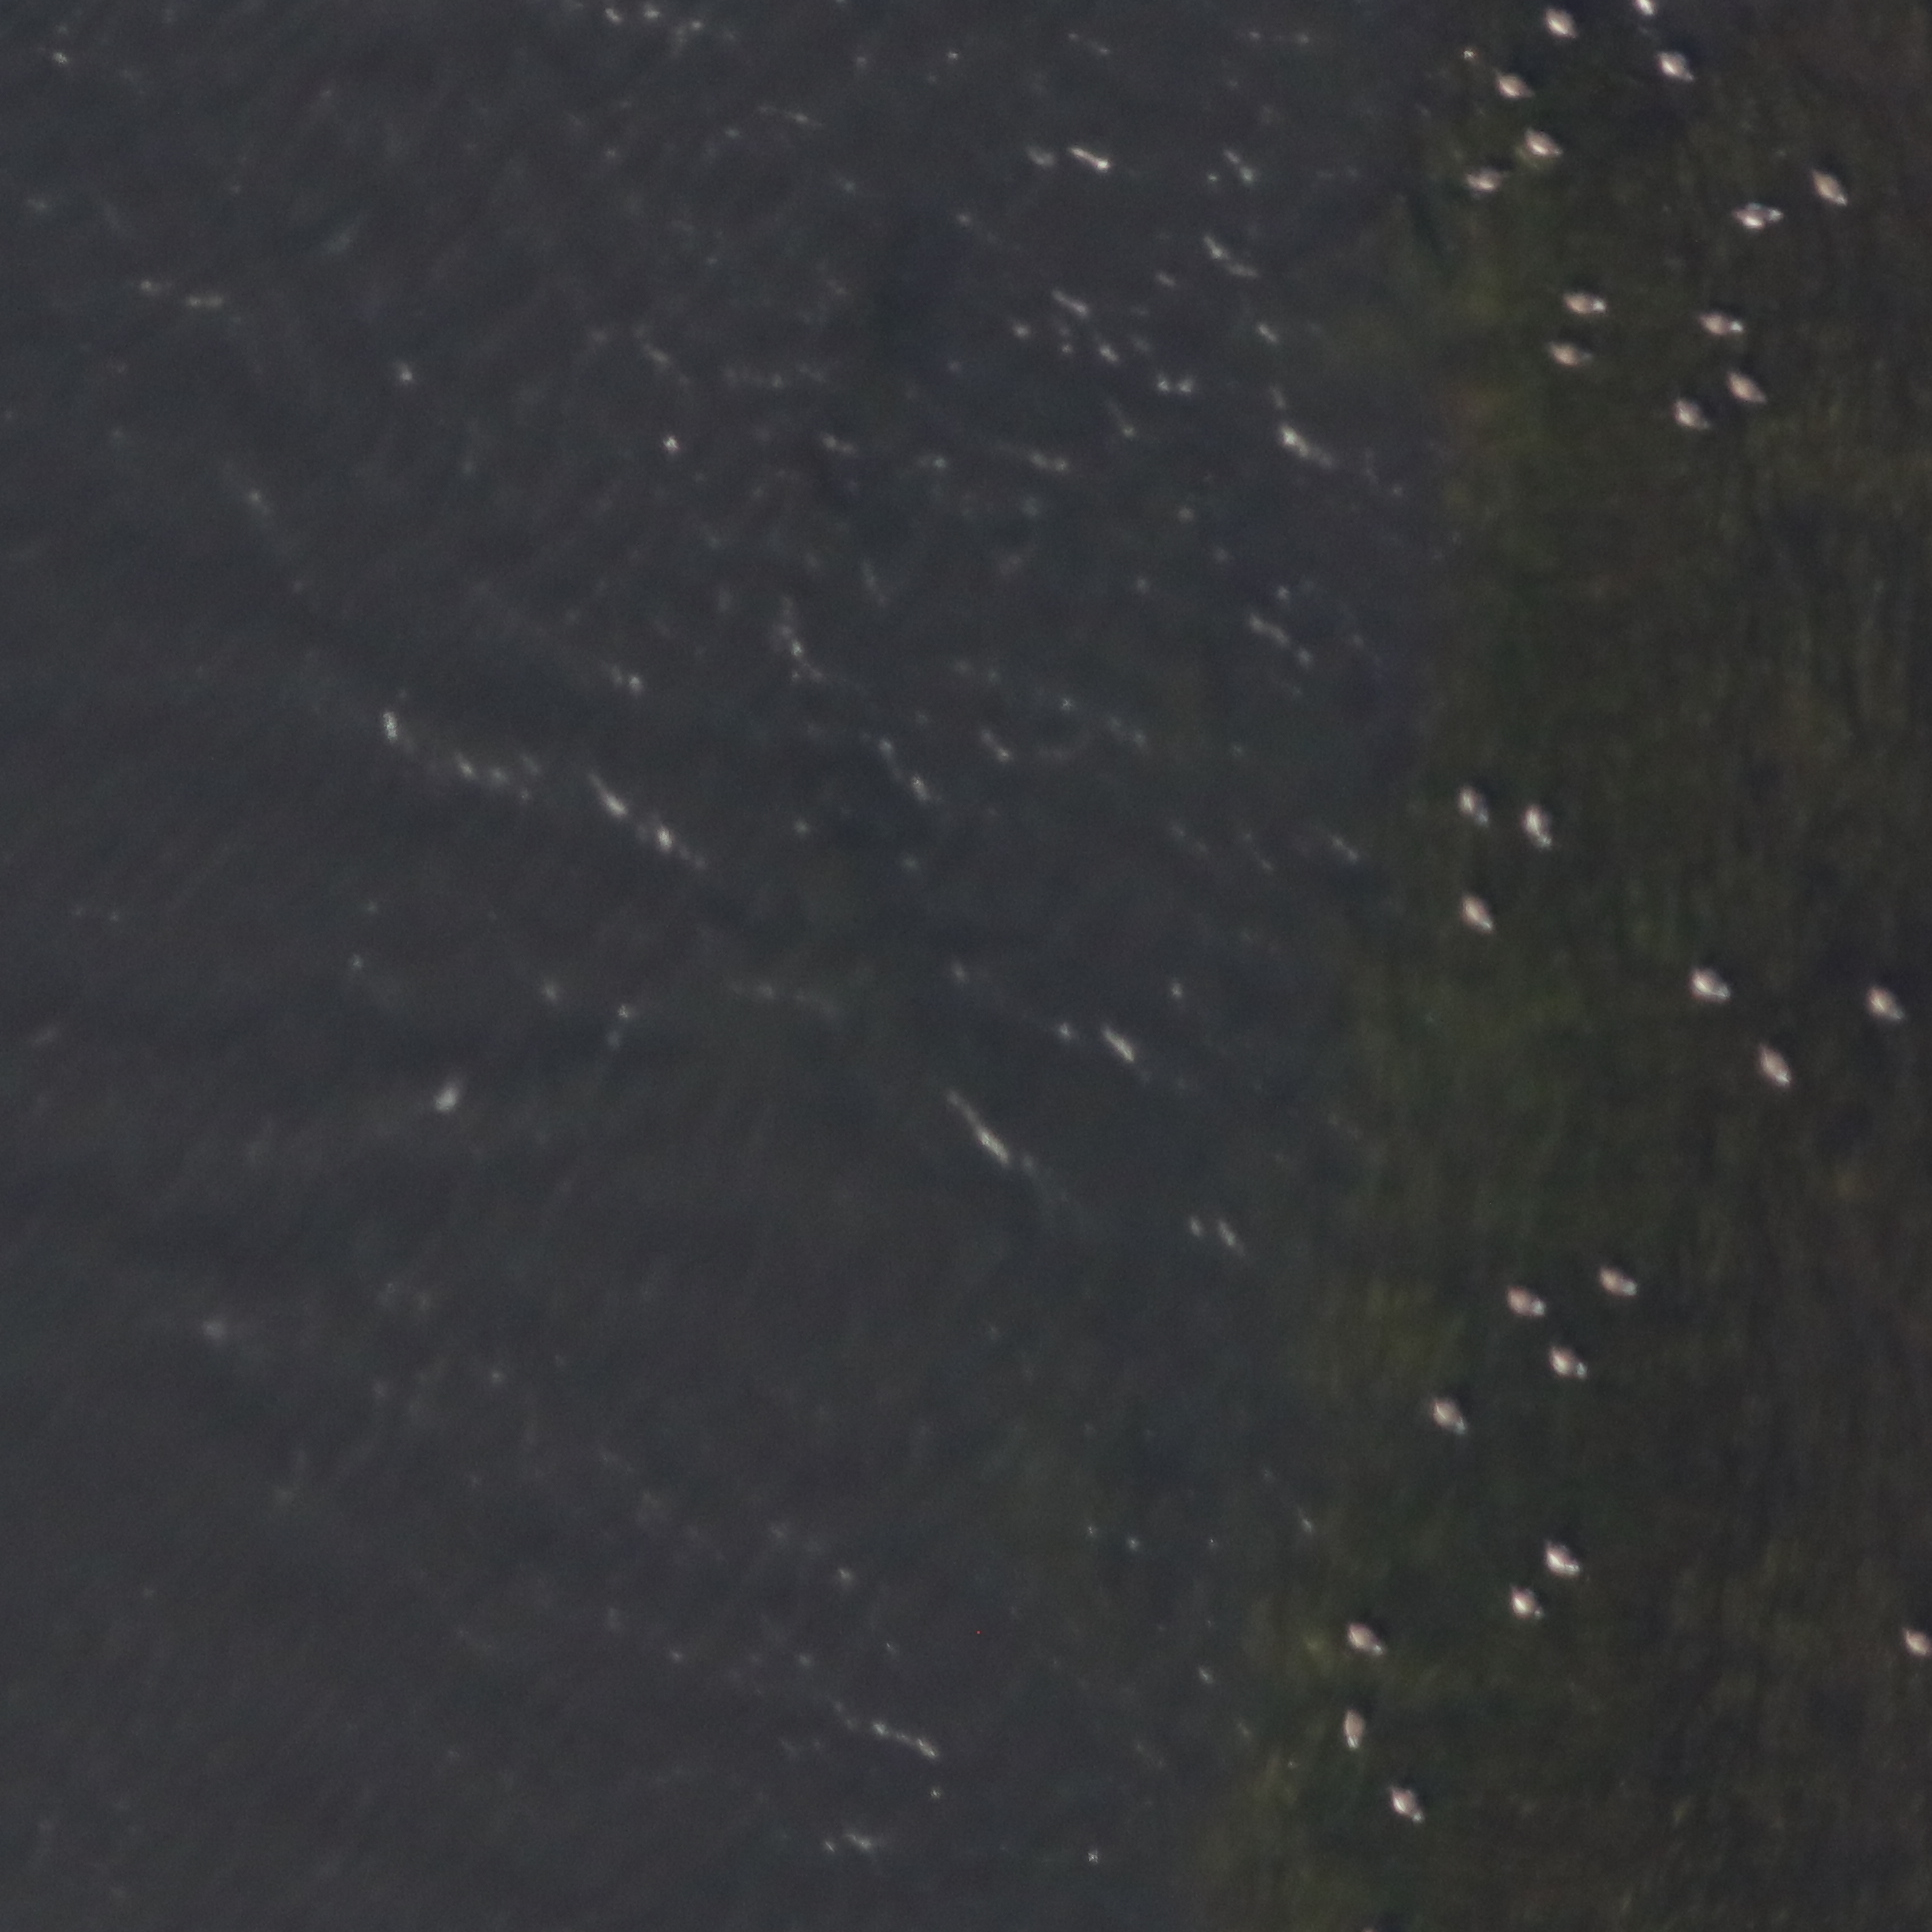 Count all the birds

28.